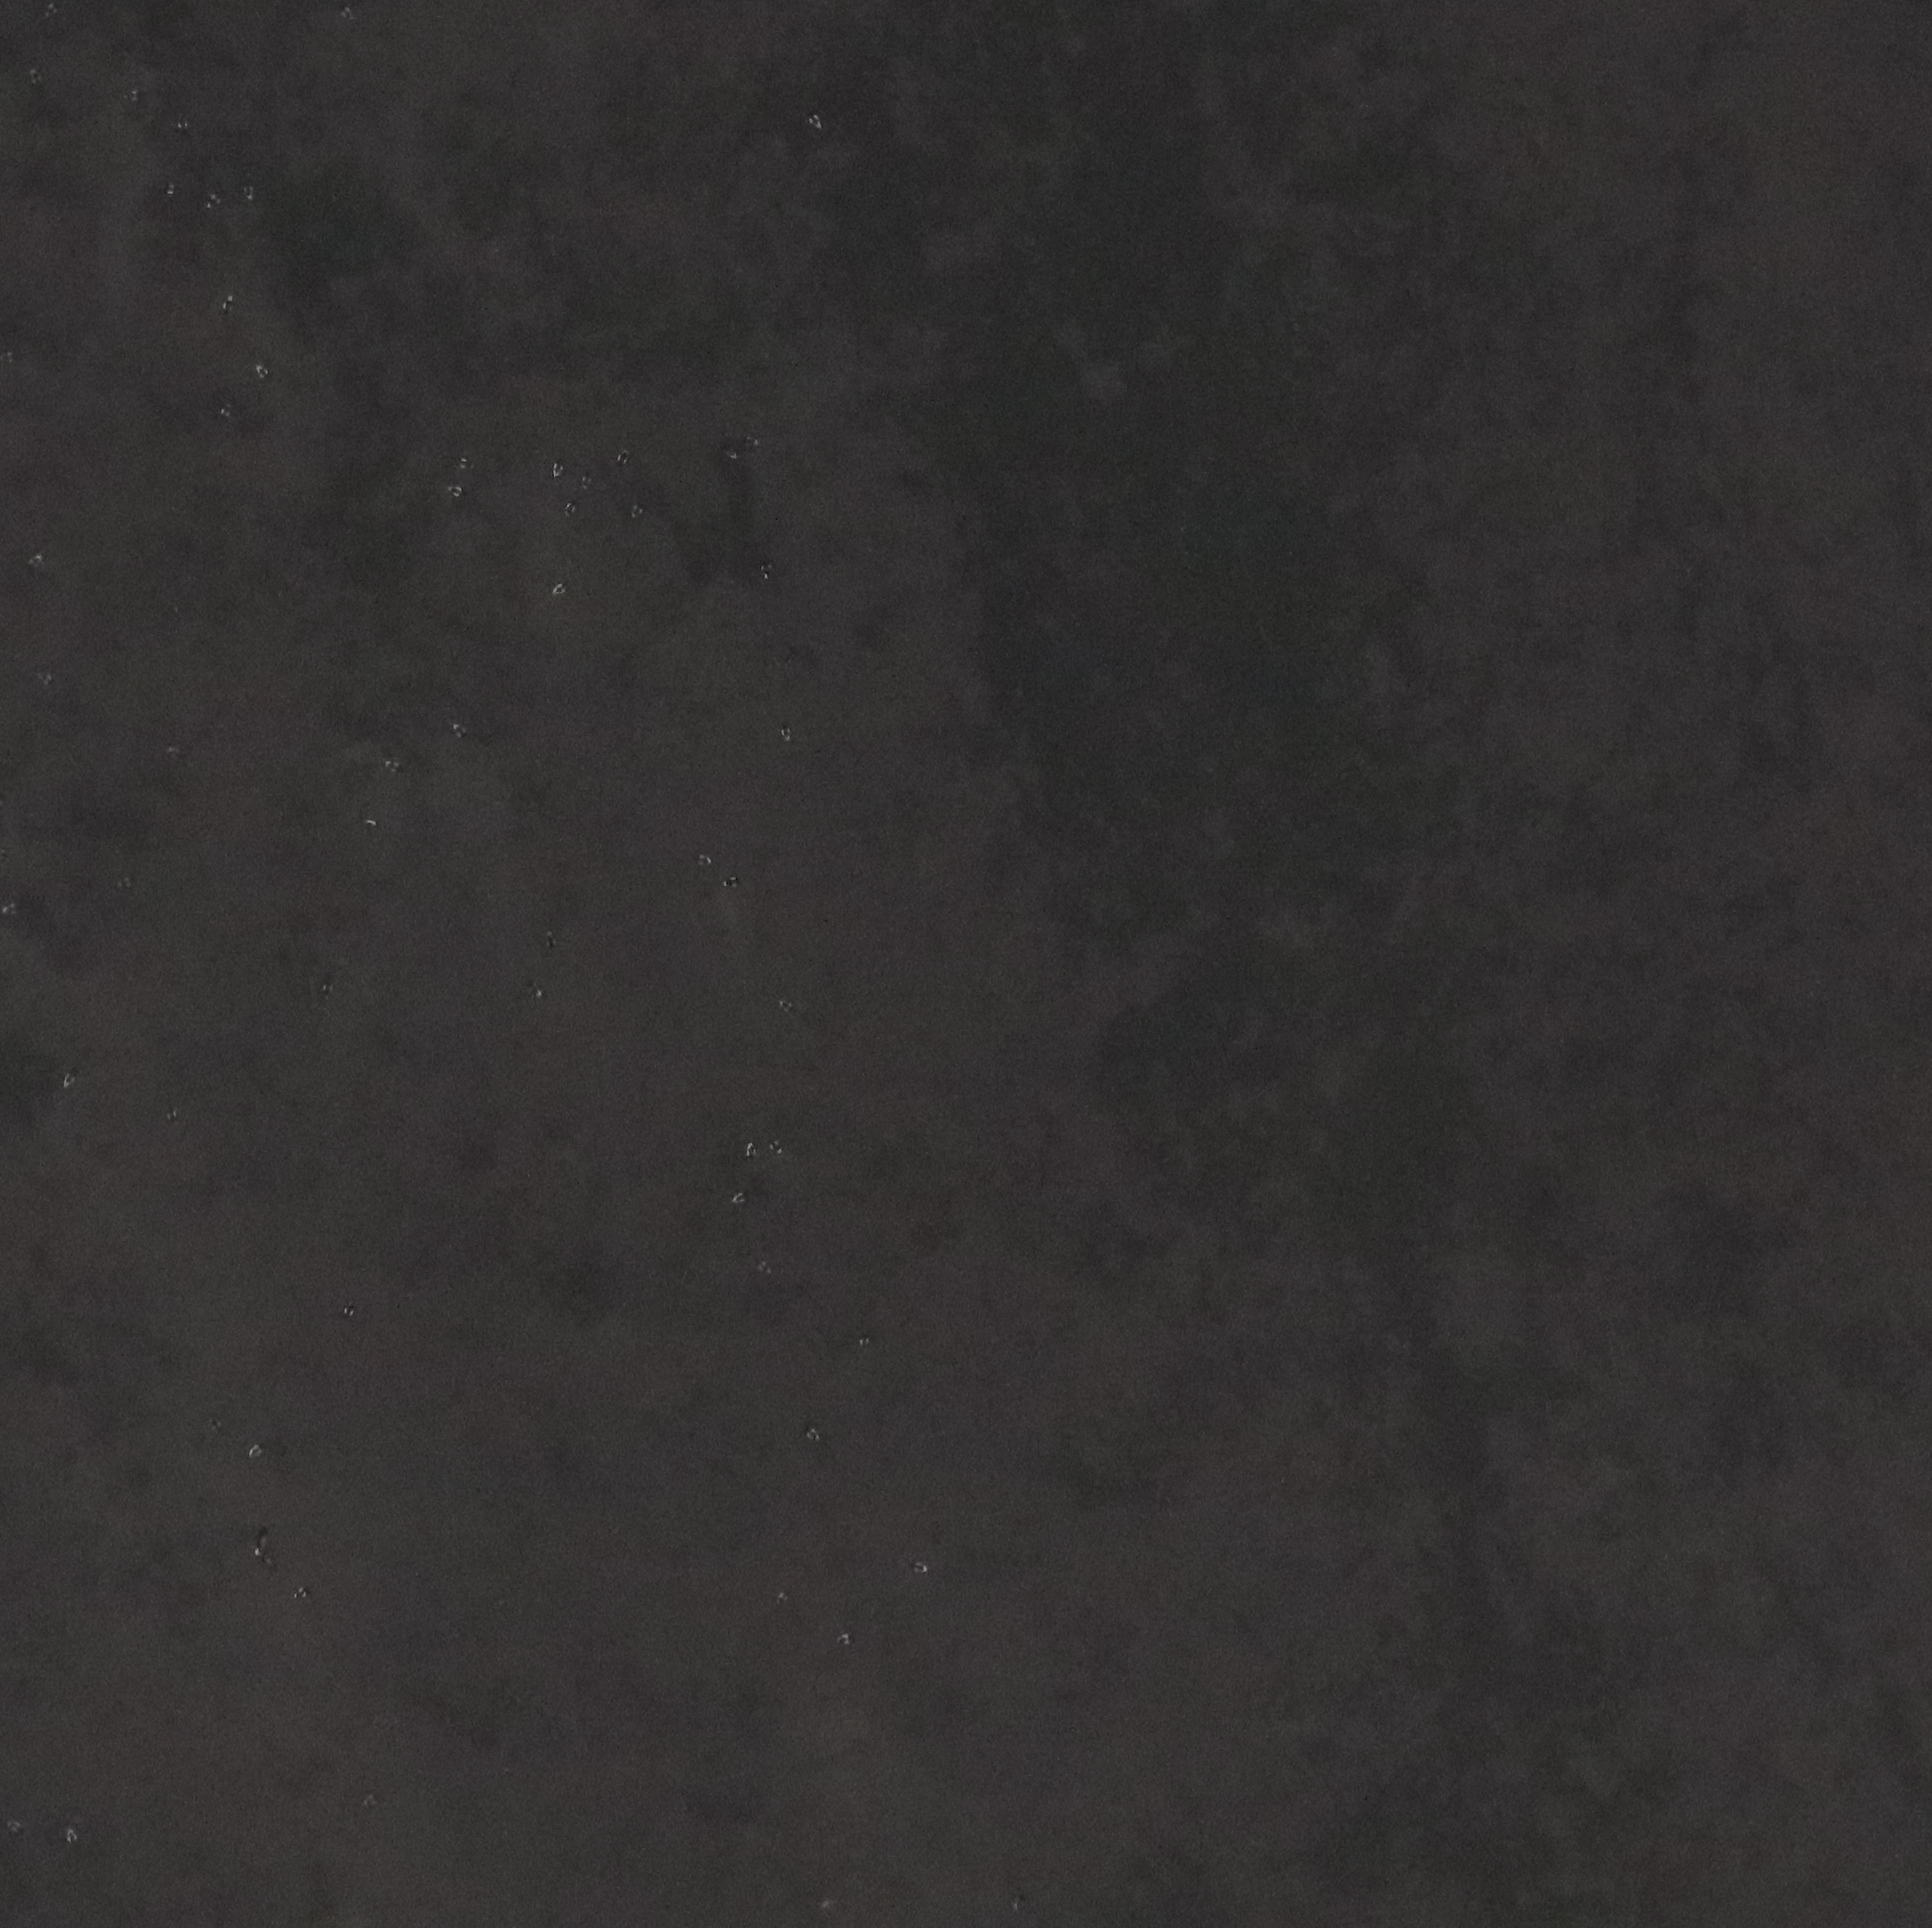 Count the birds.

62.